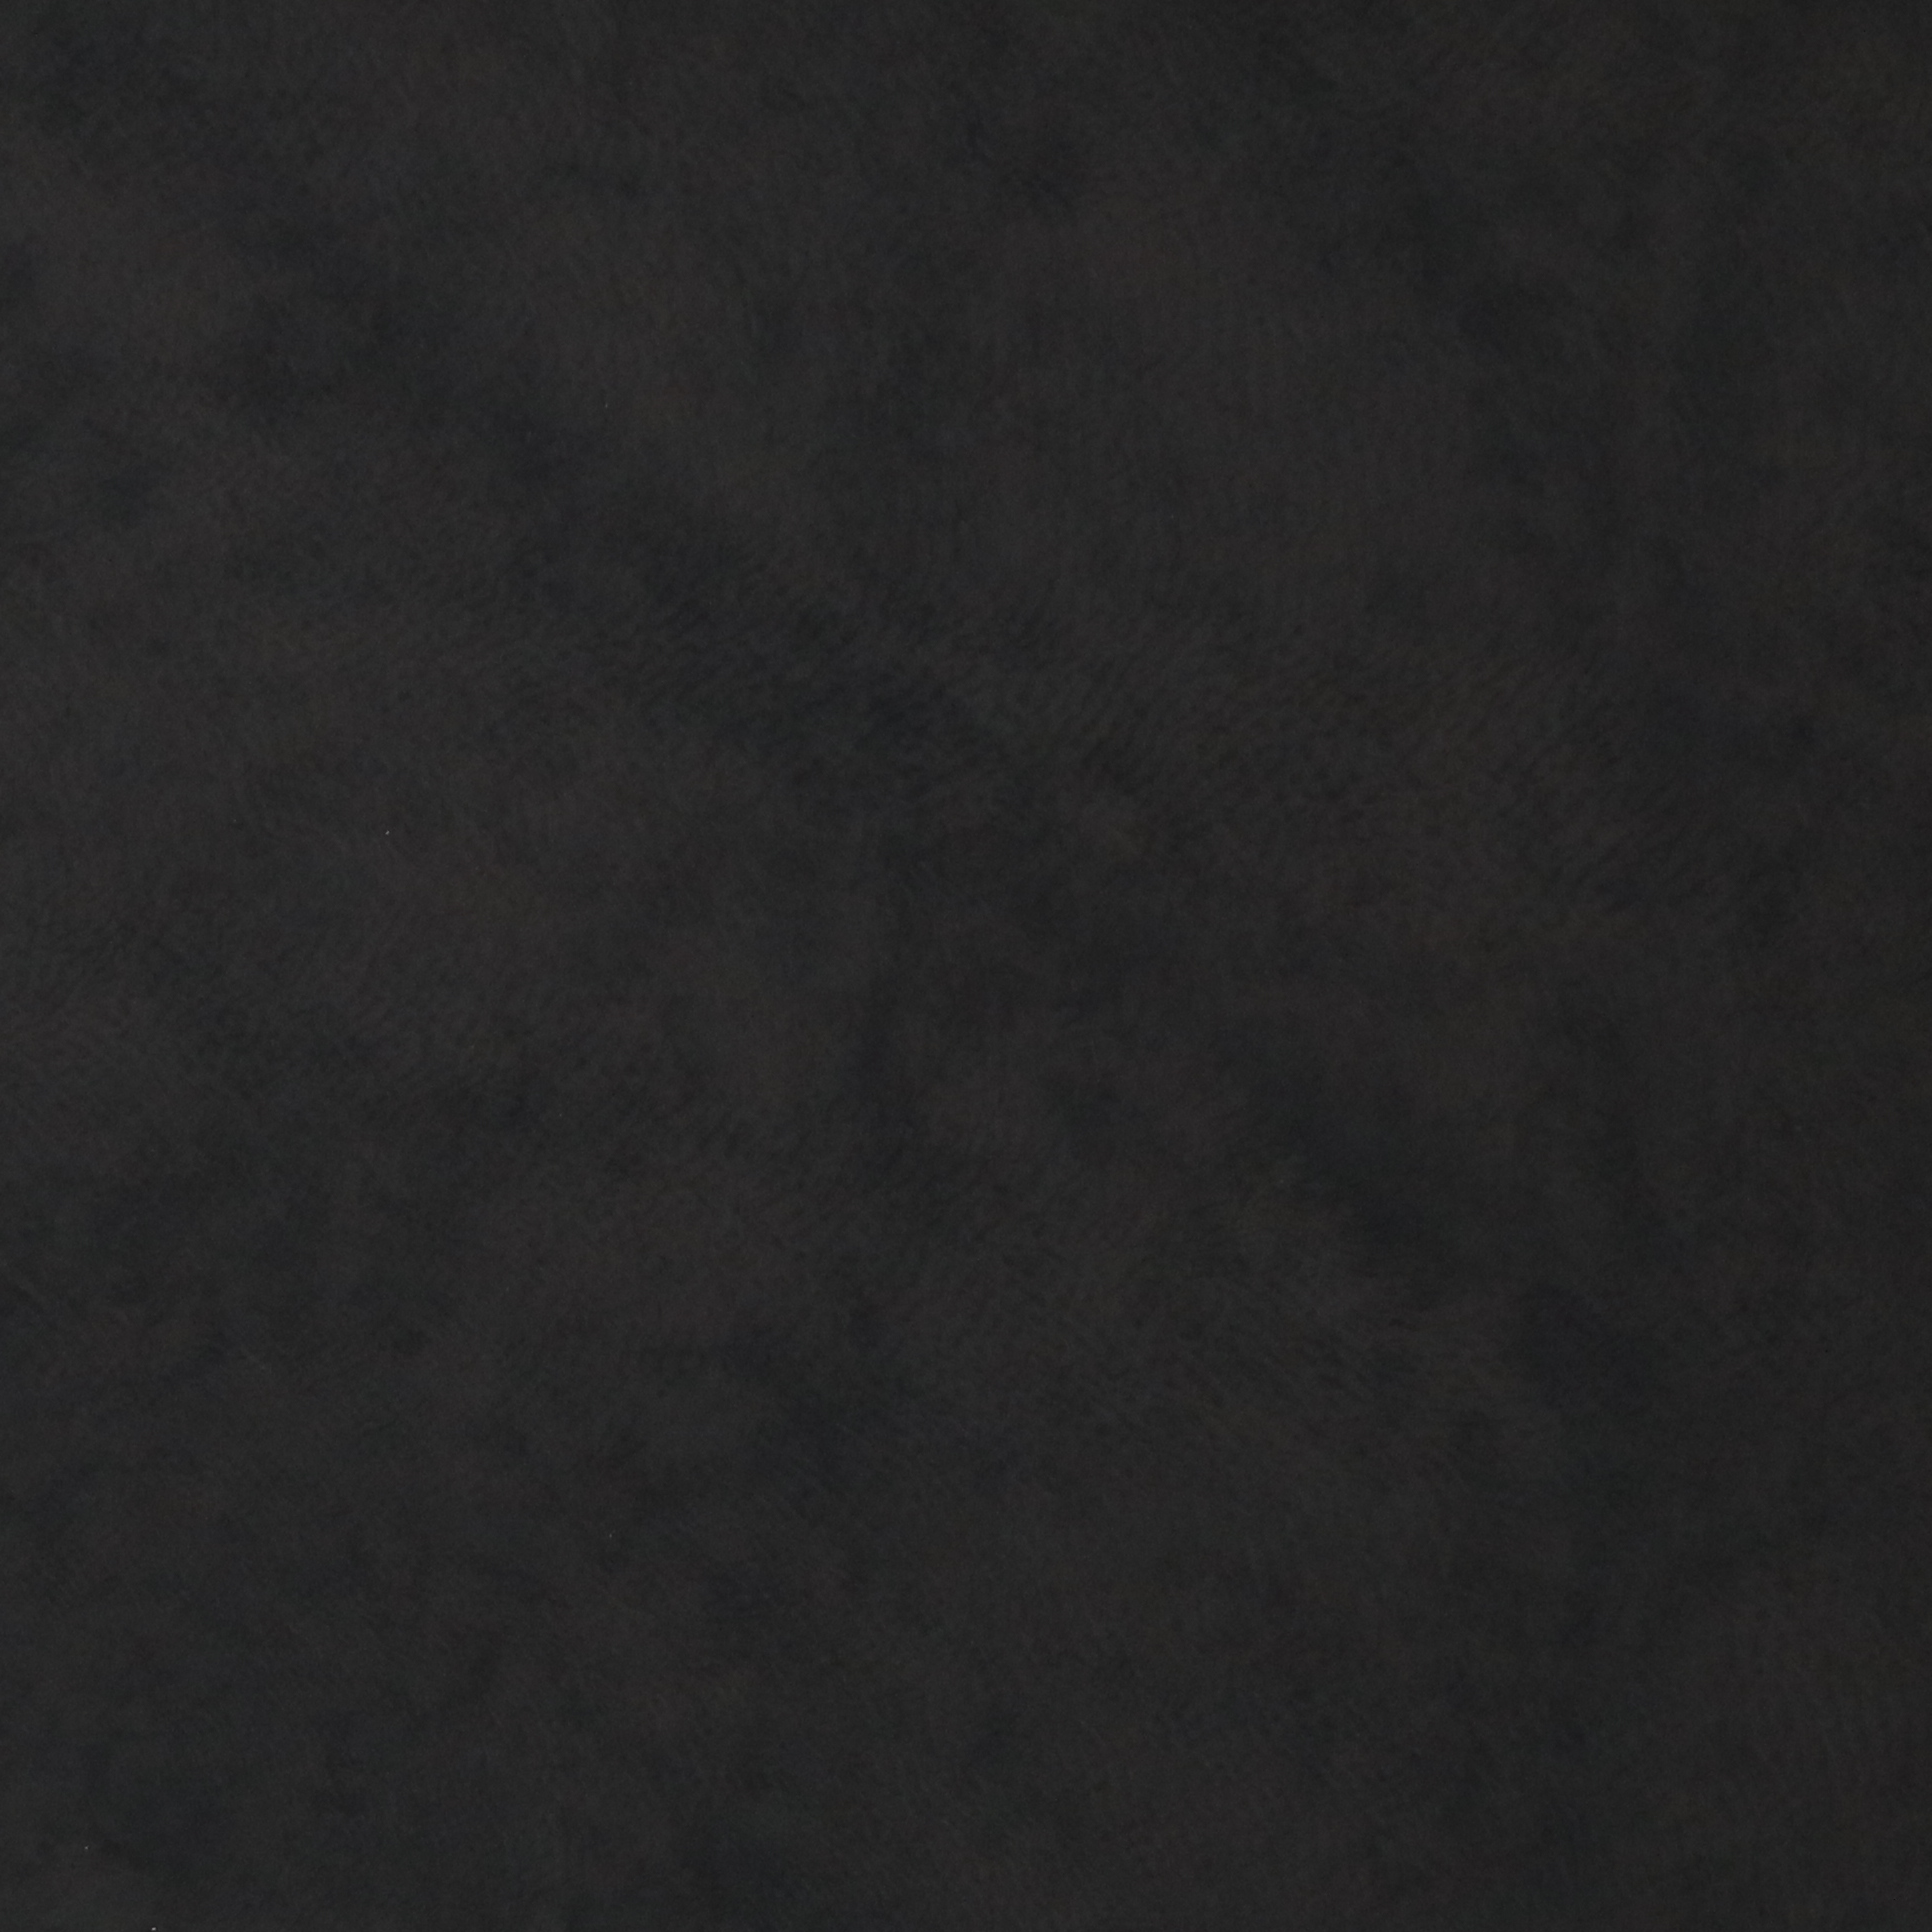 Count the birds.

0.